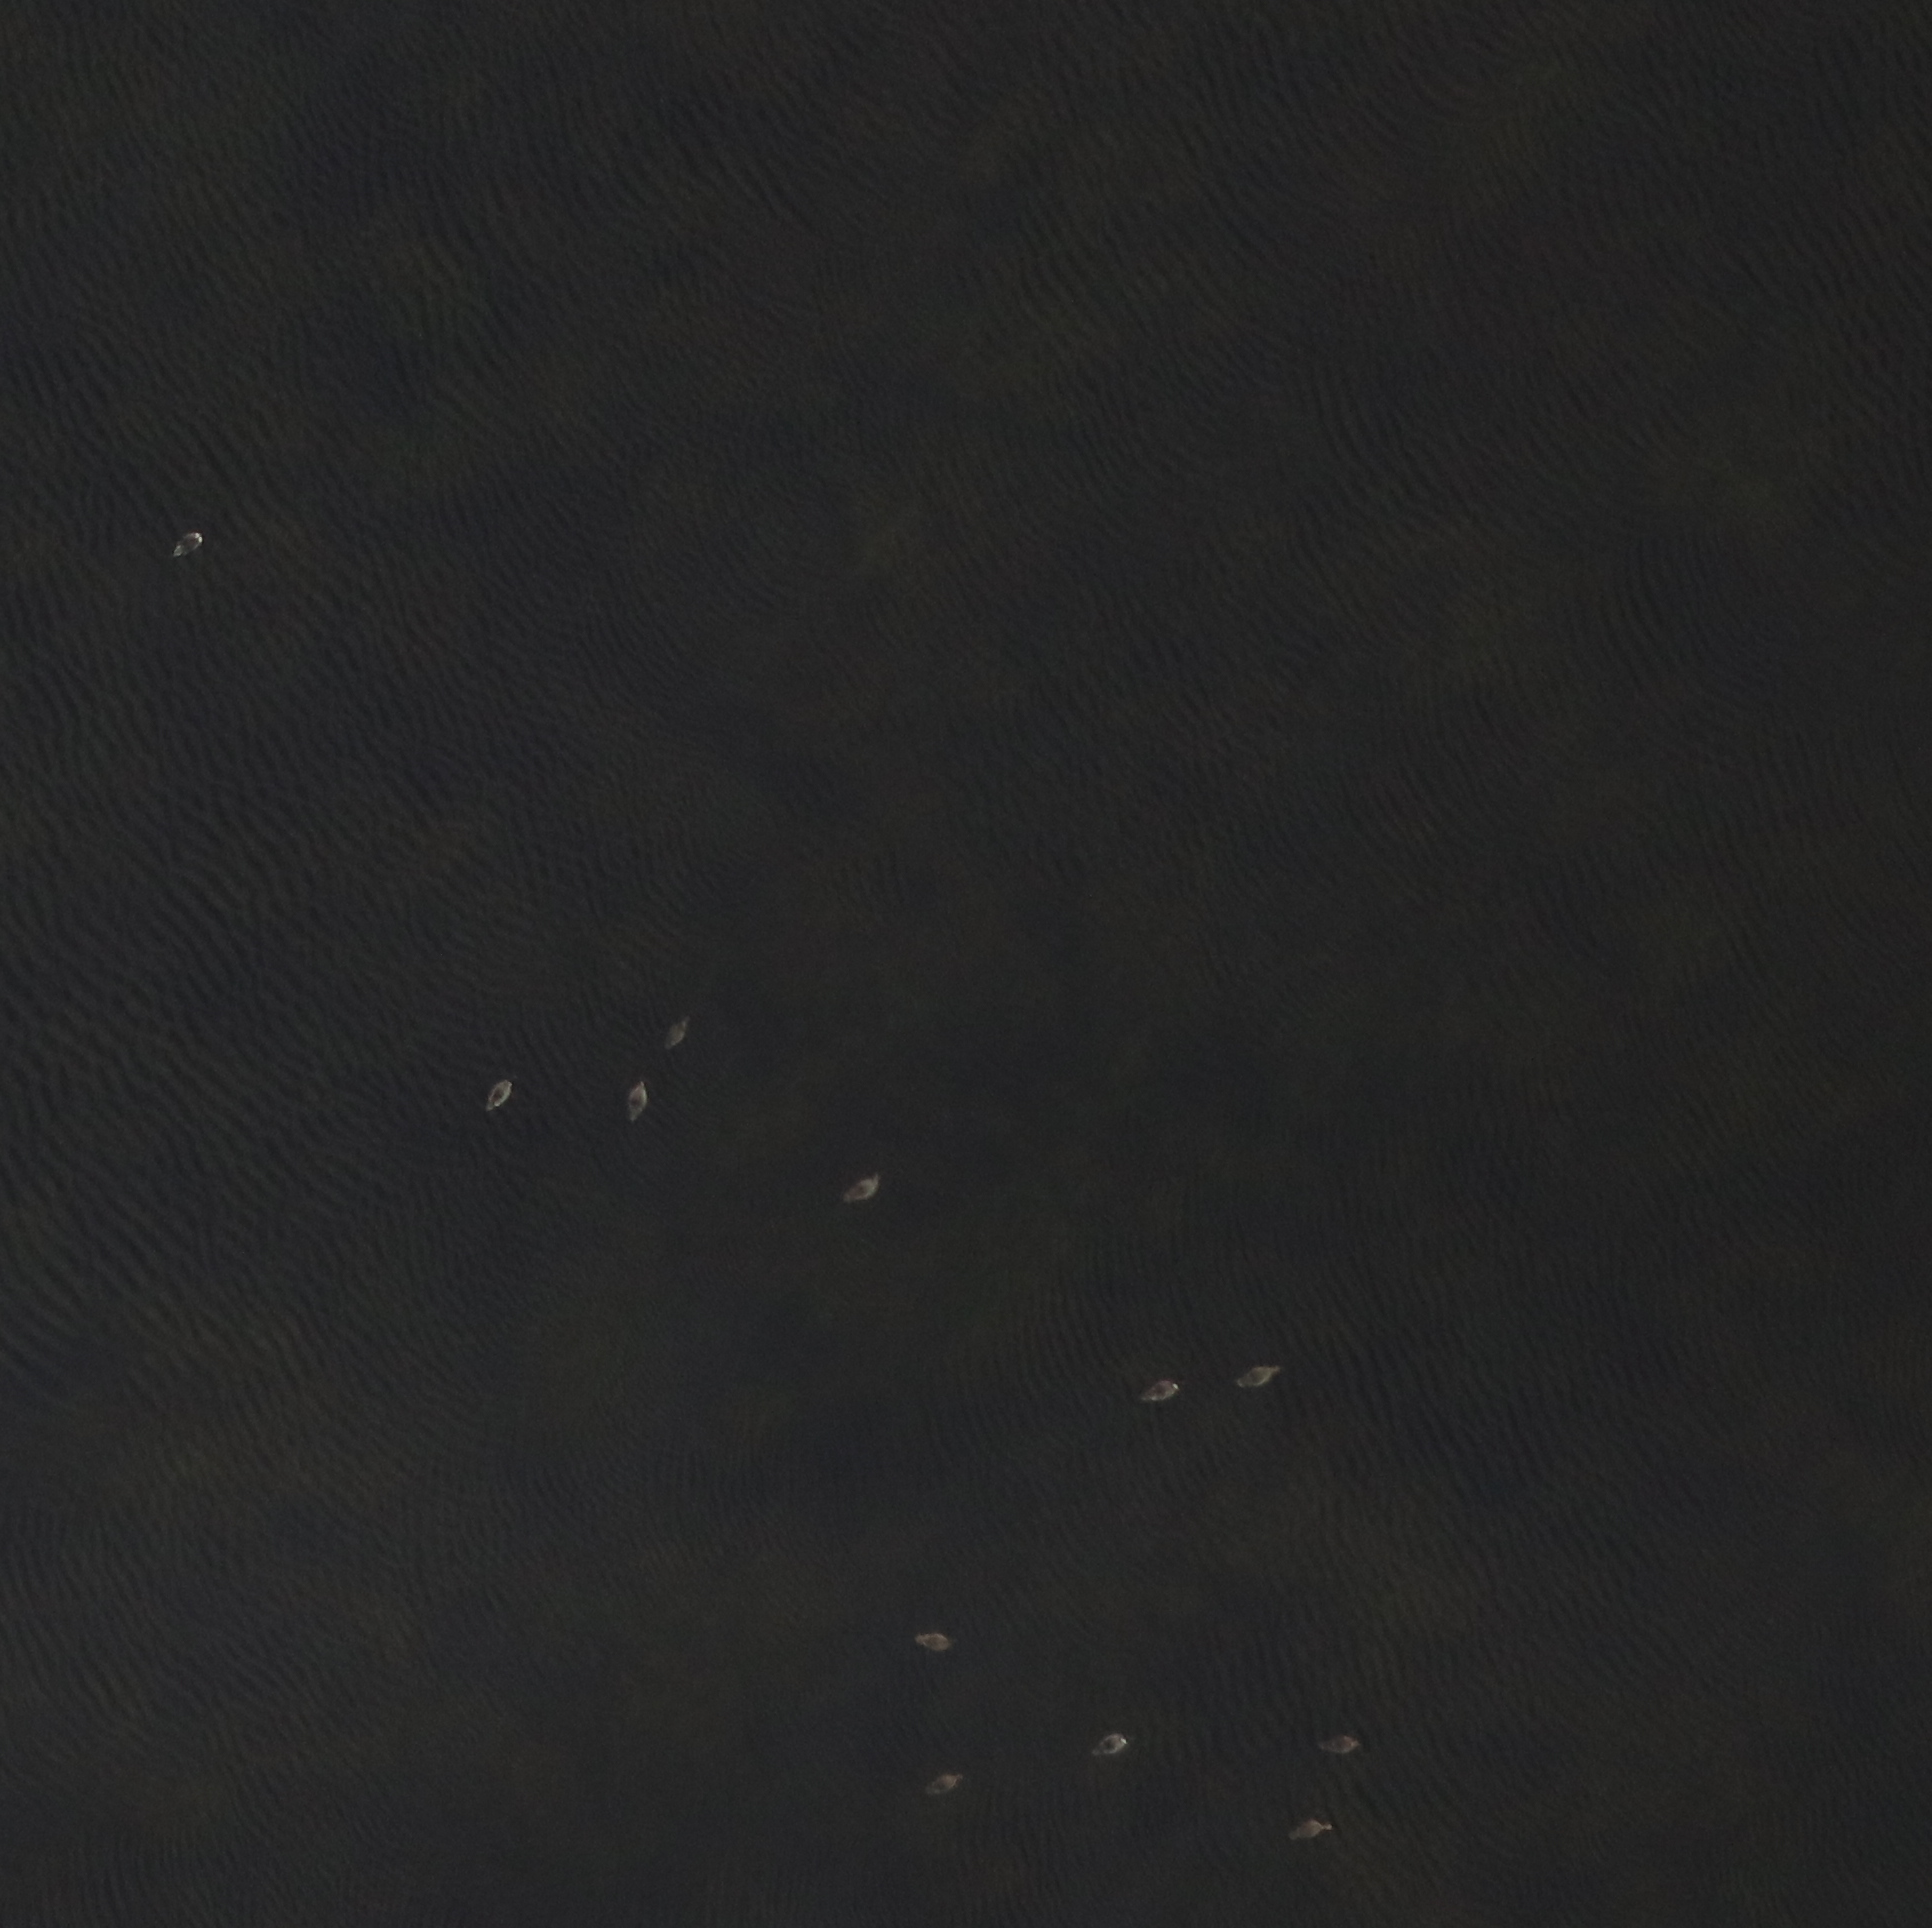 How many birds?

12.